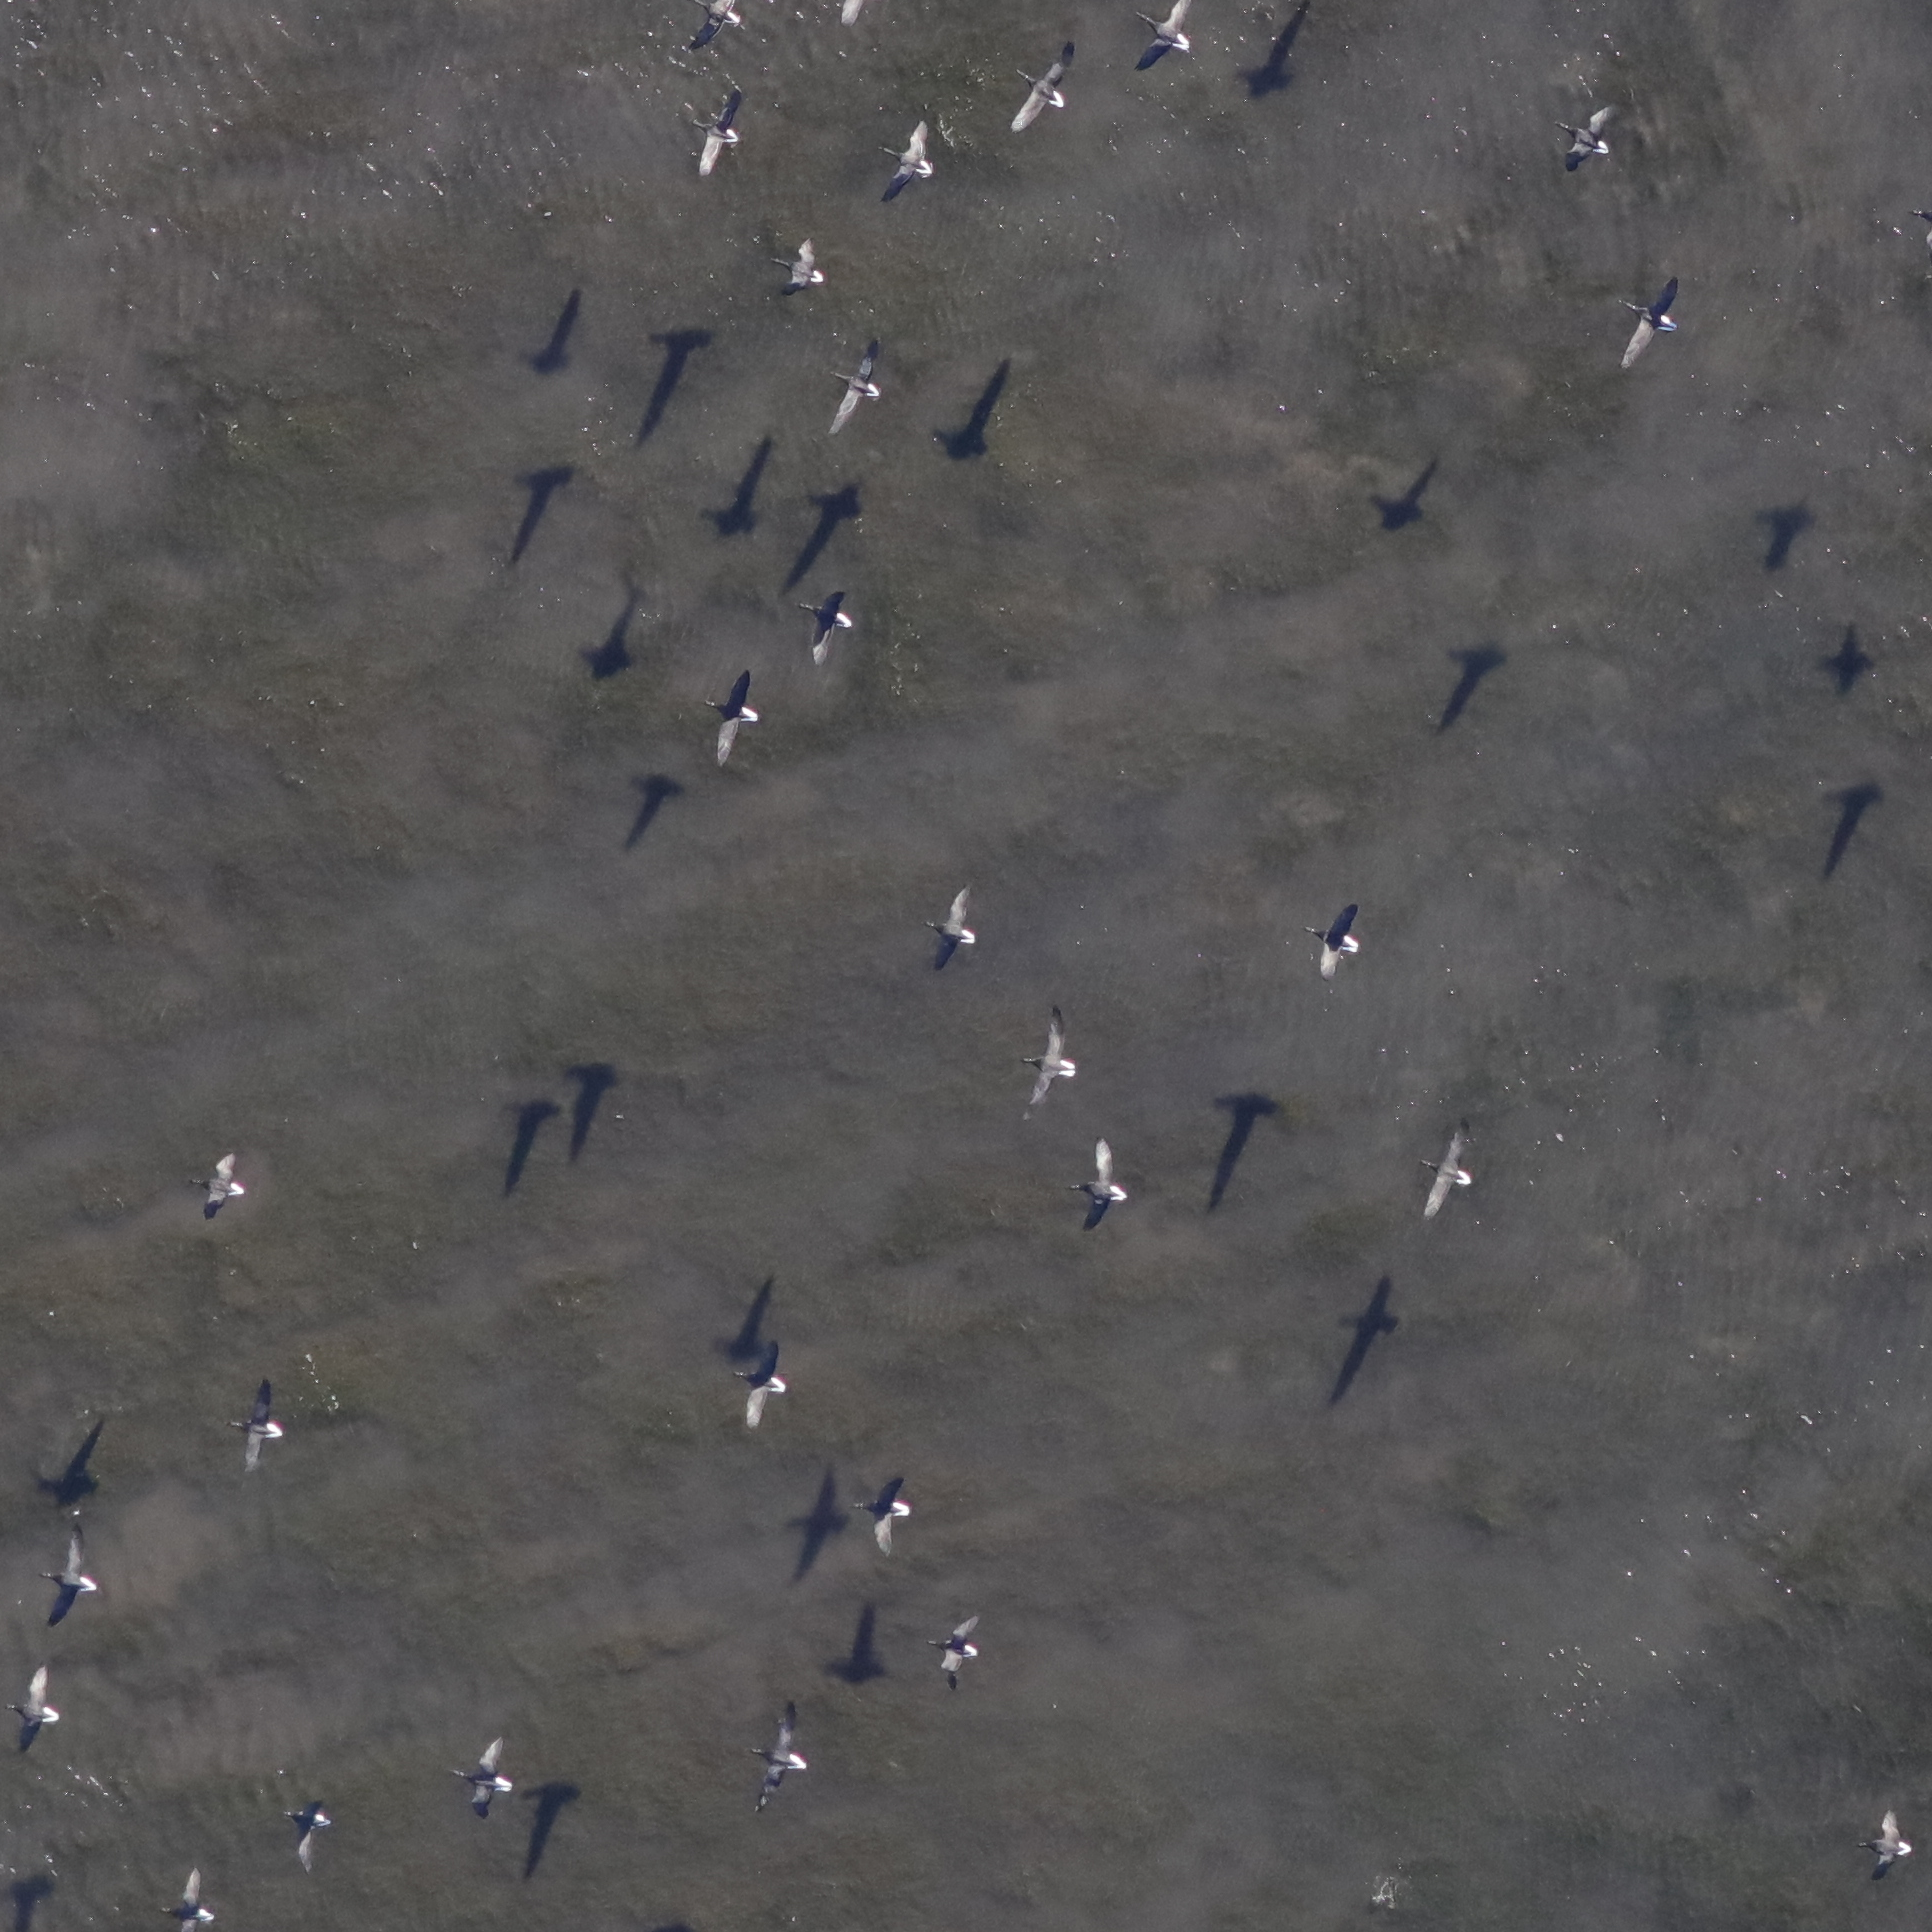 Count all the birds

28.